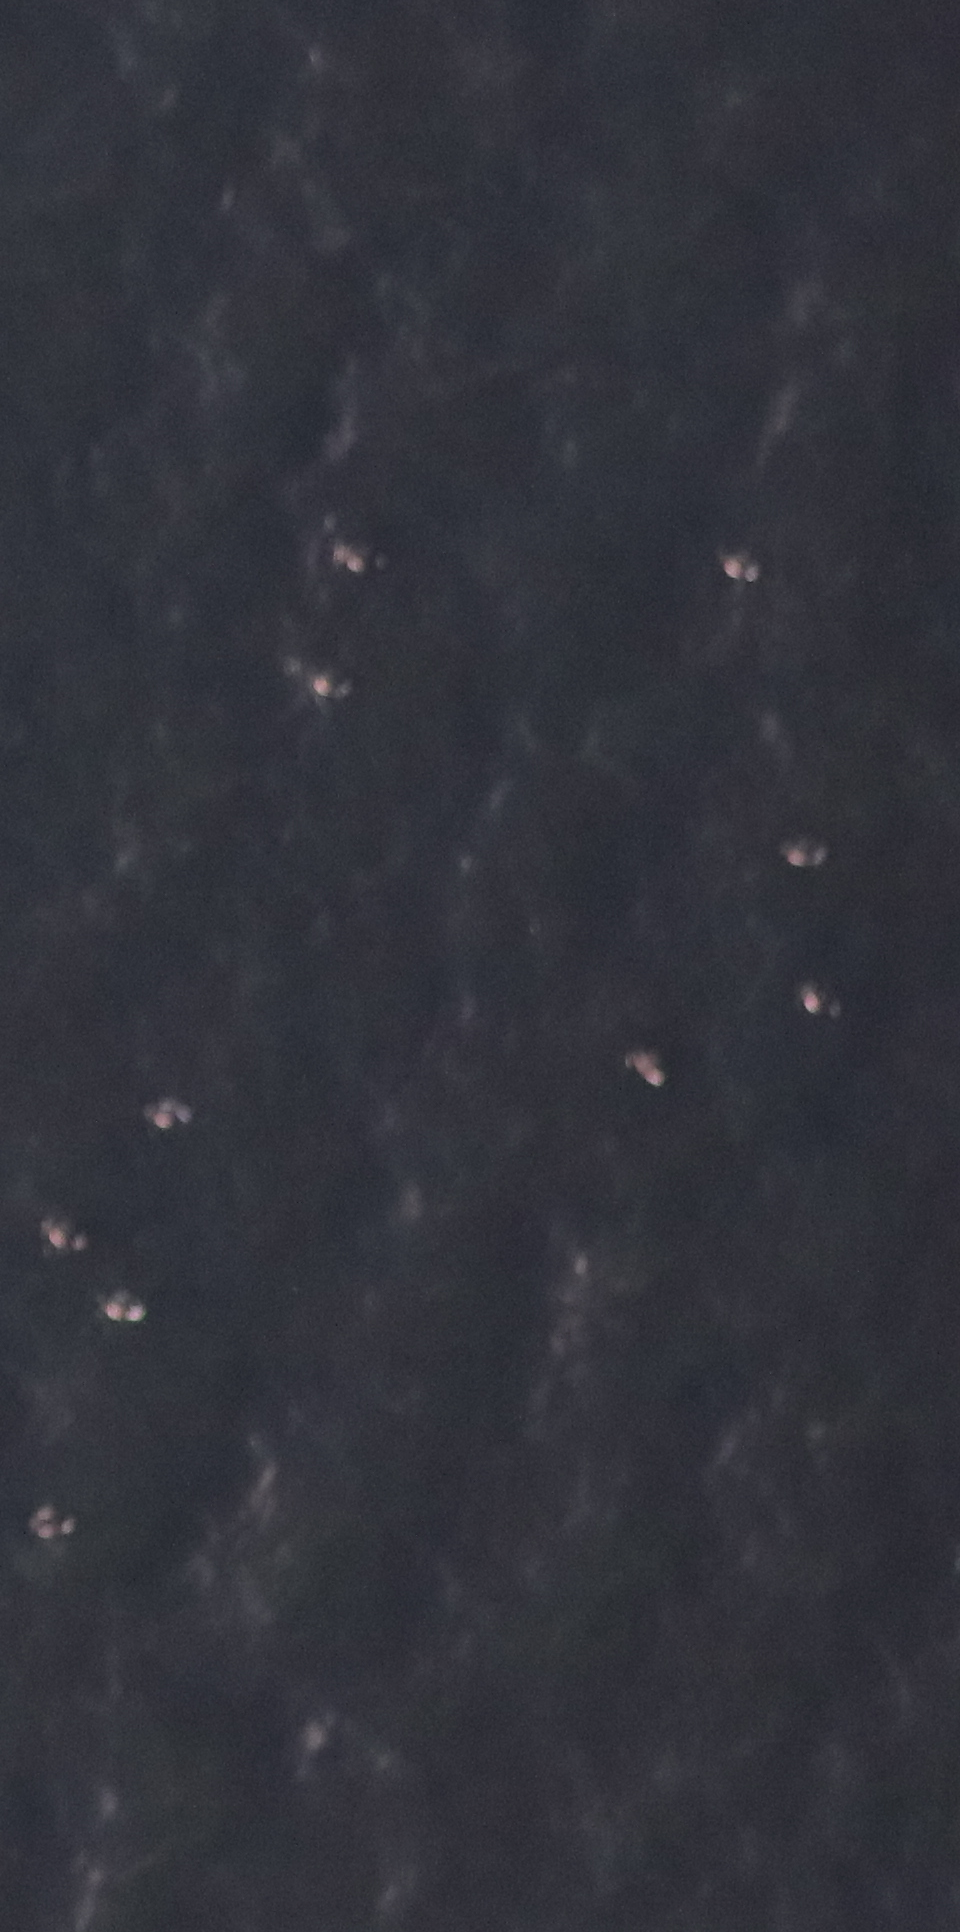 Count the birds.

10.